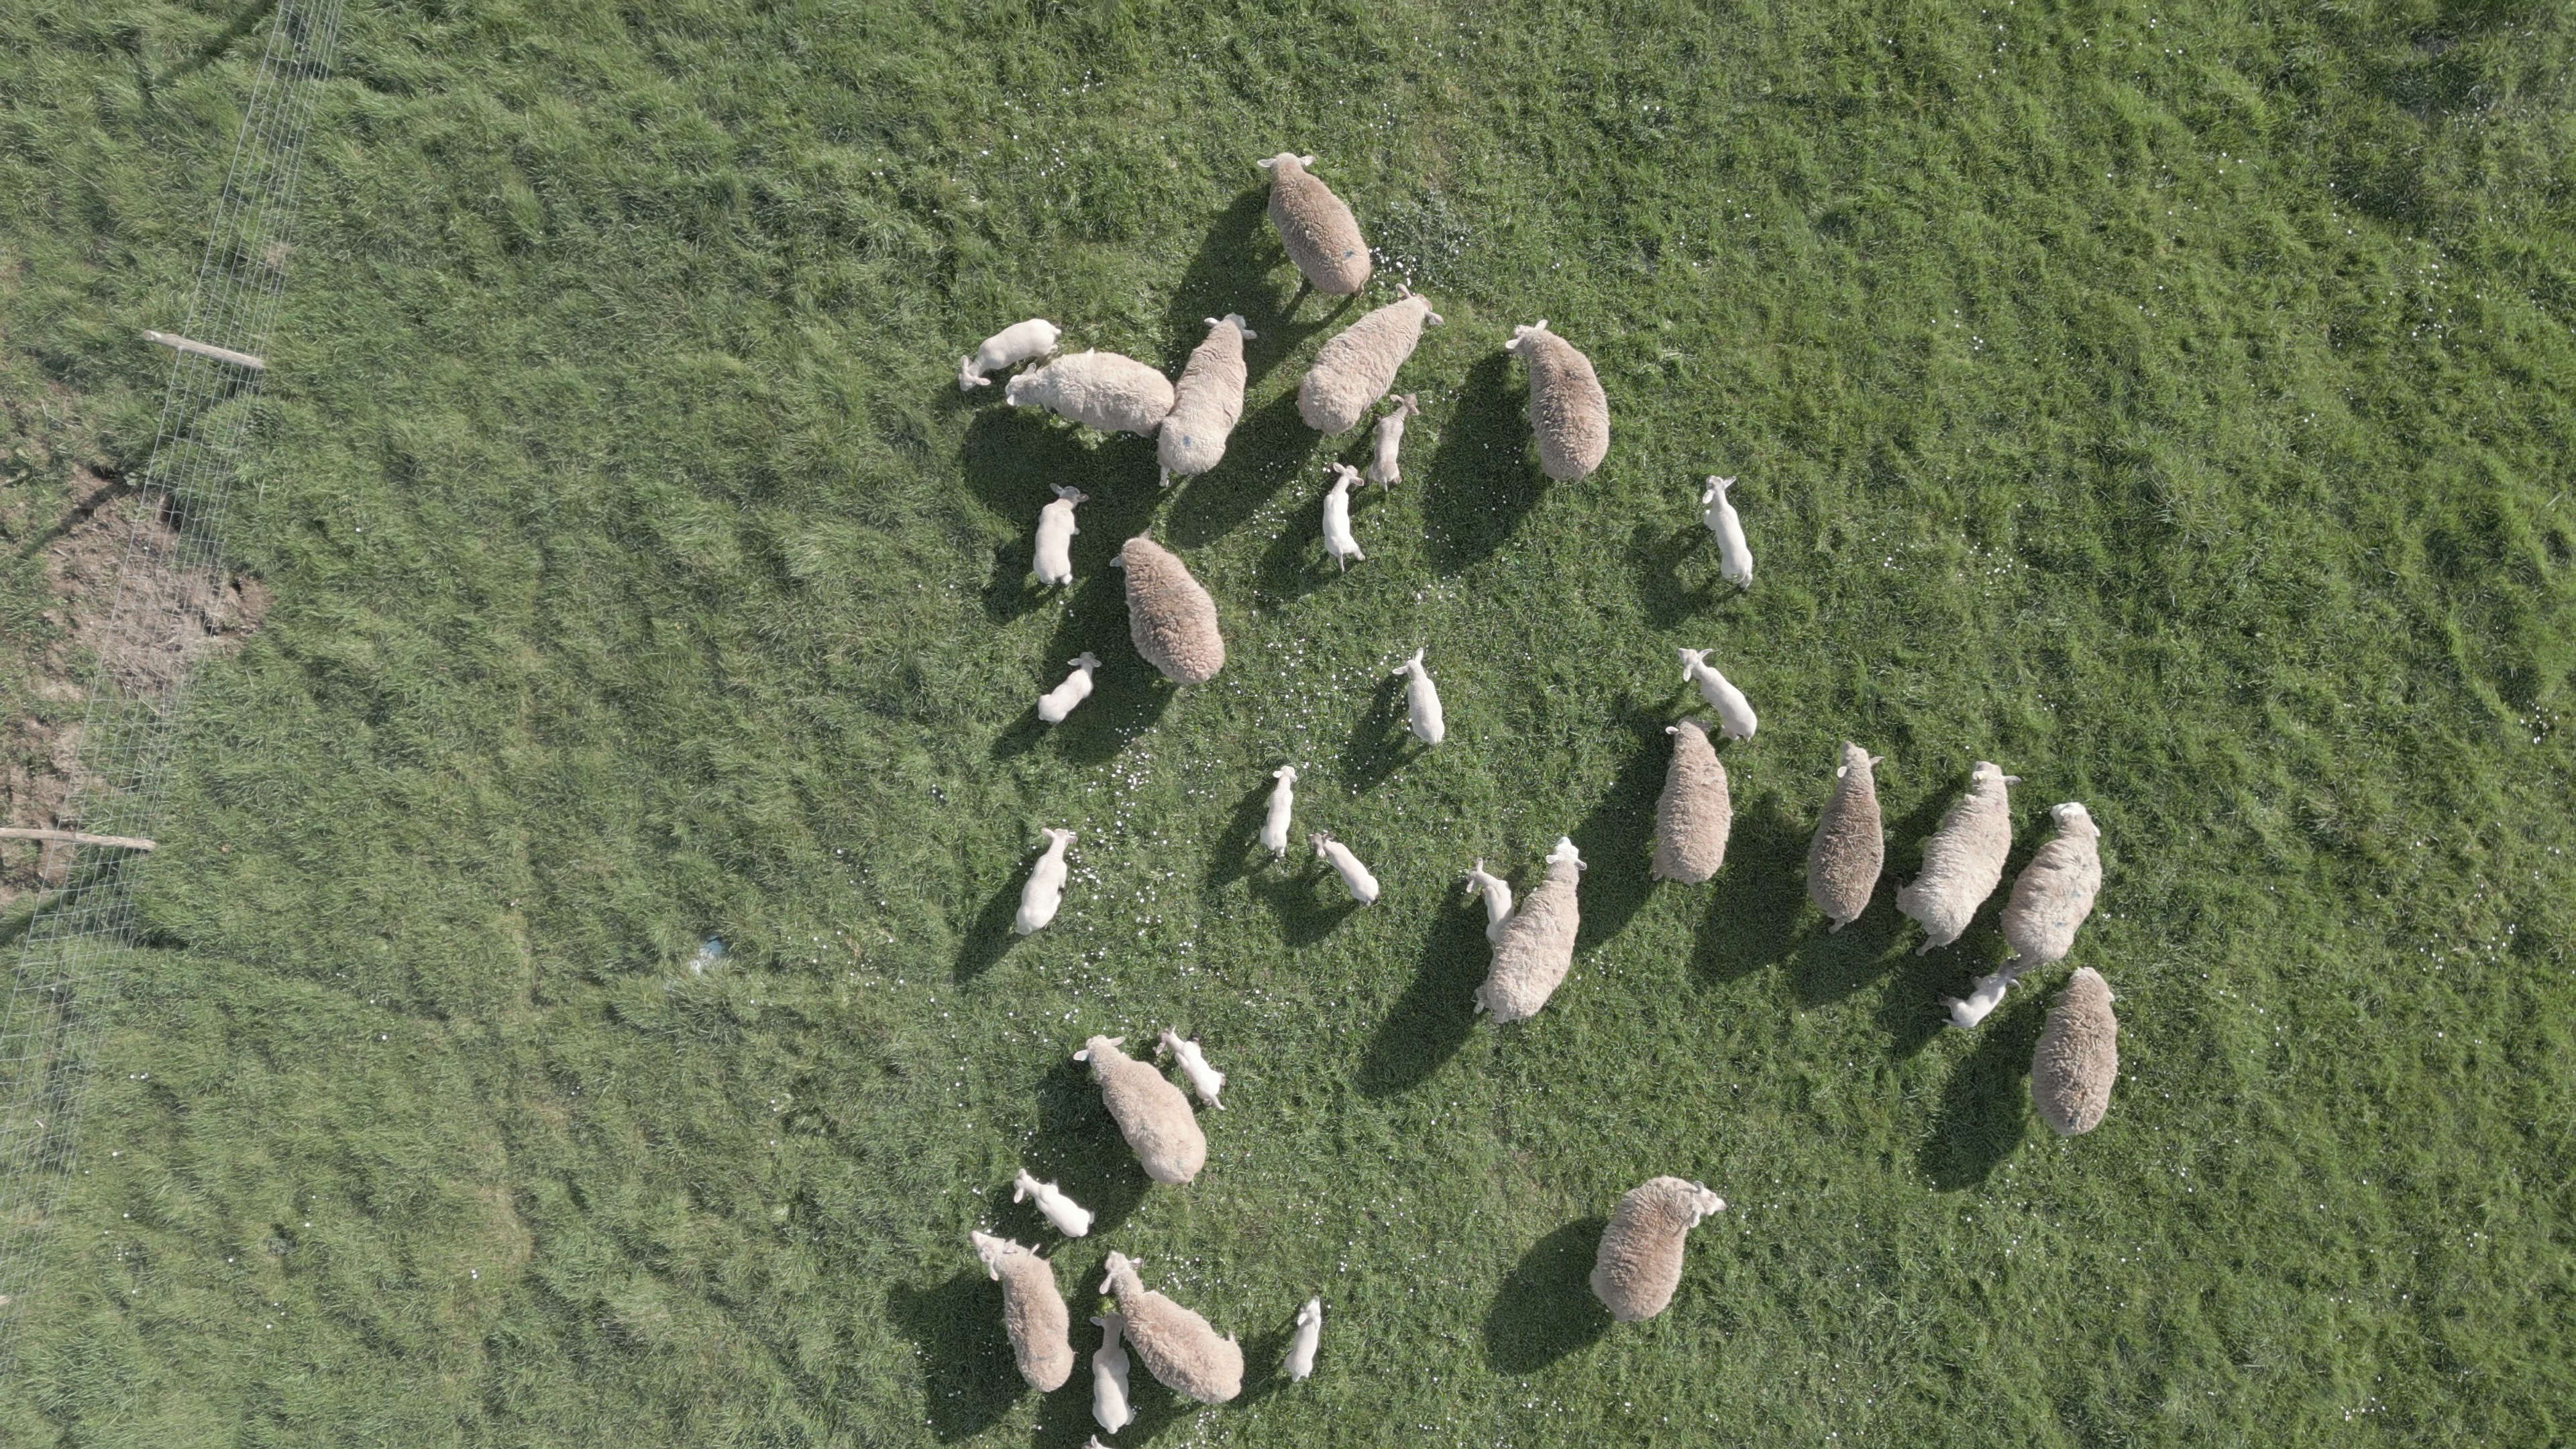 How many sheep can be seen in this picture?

33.